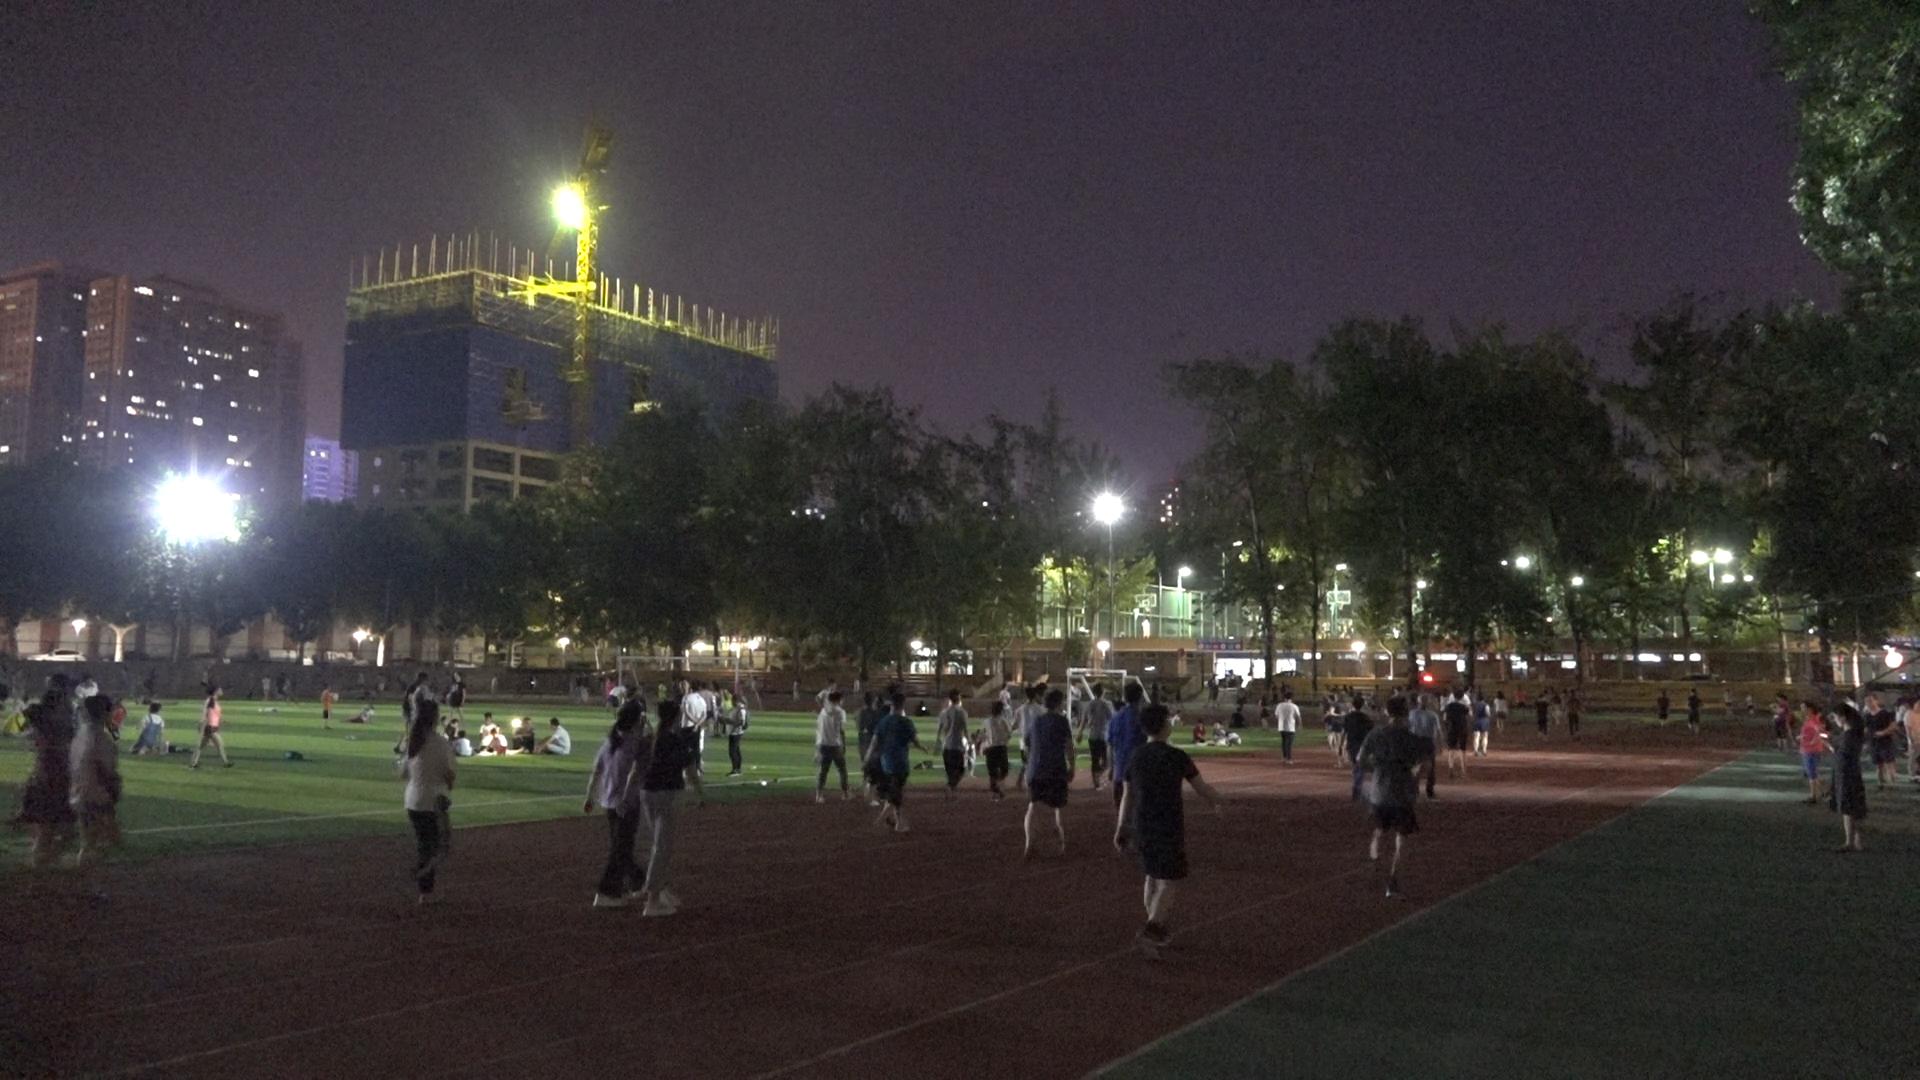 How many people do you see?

145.